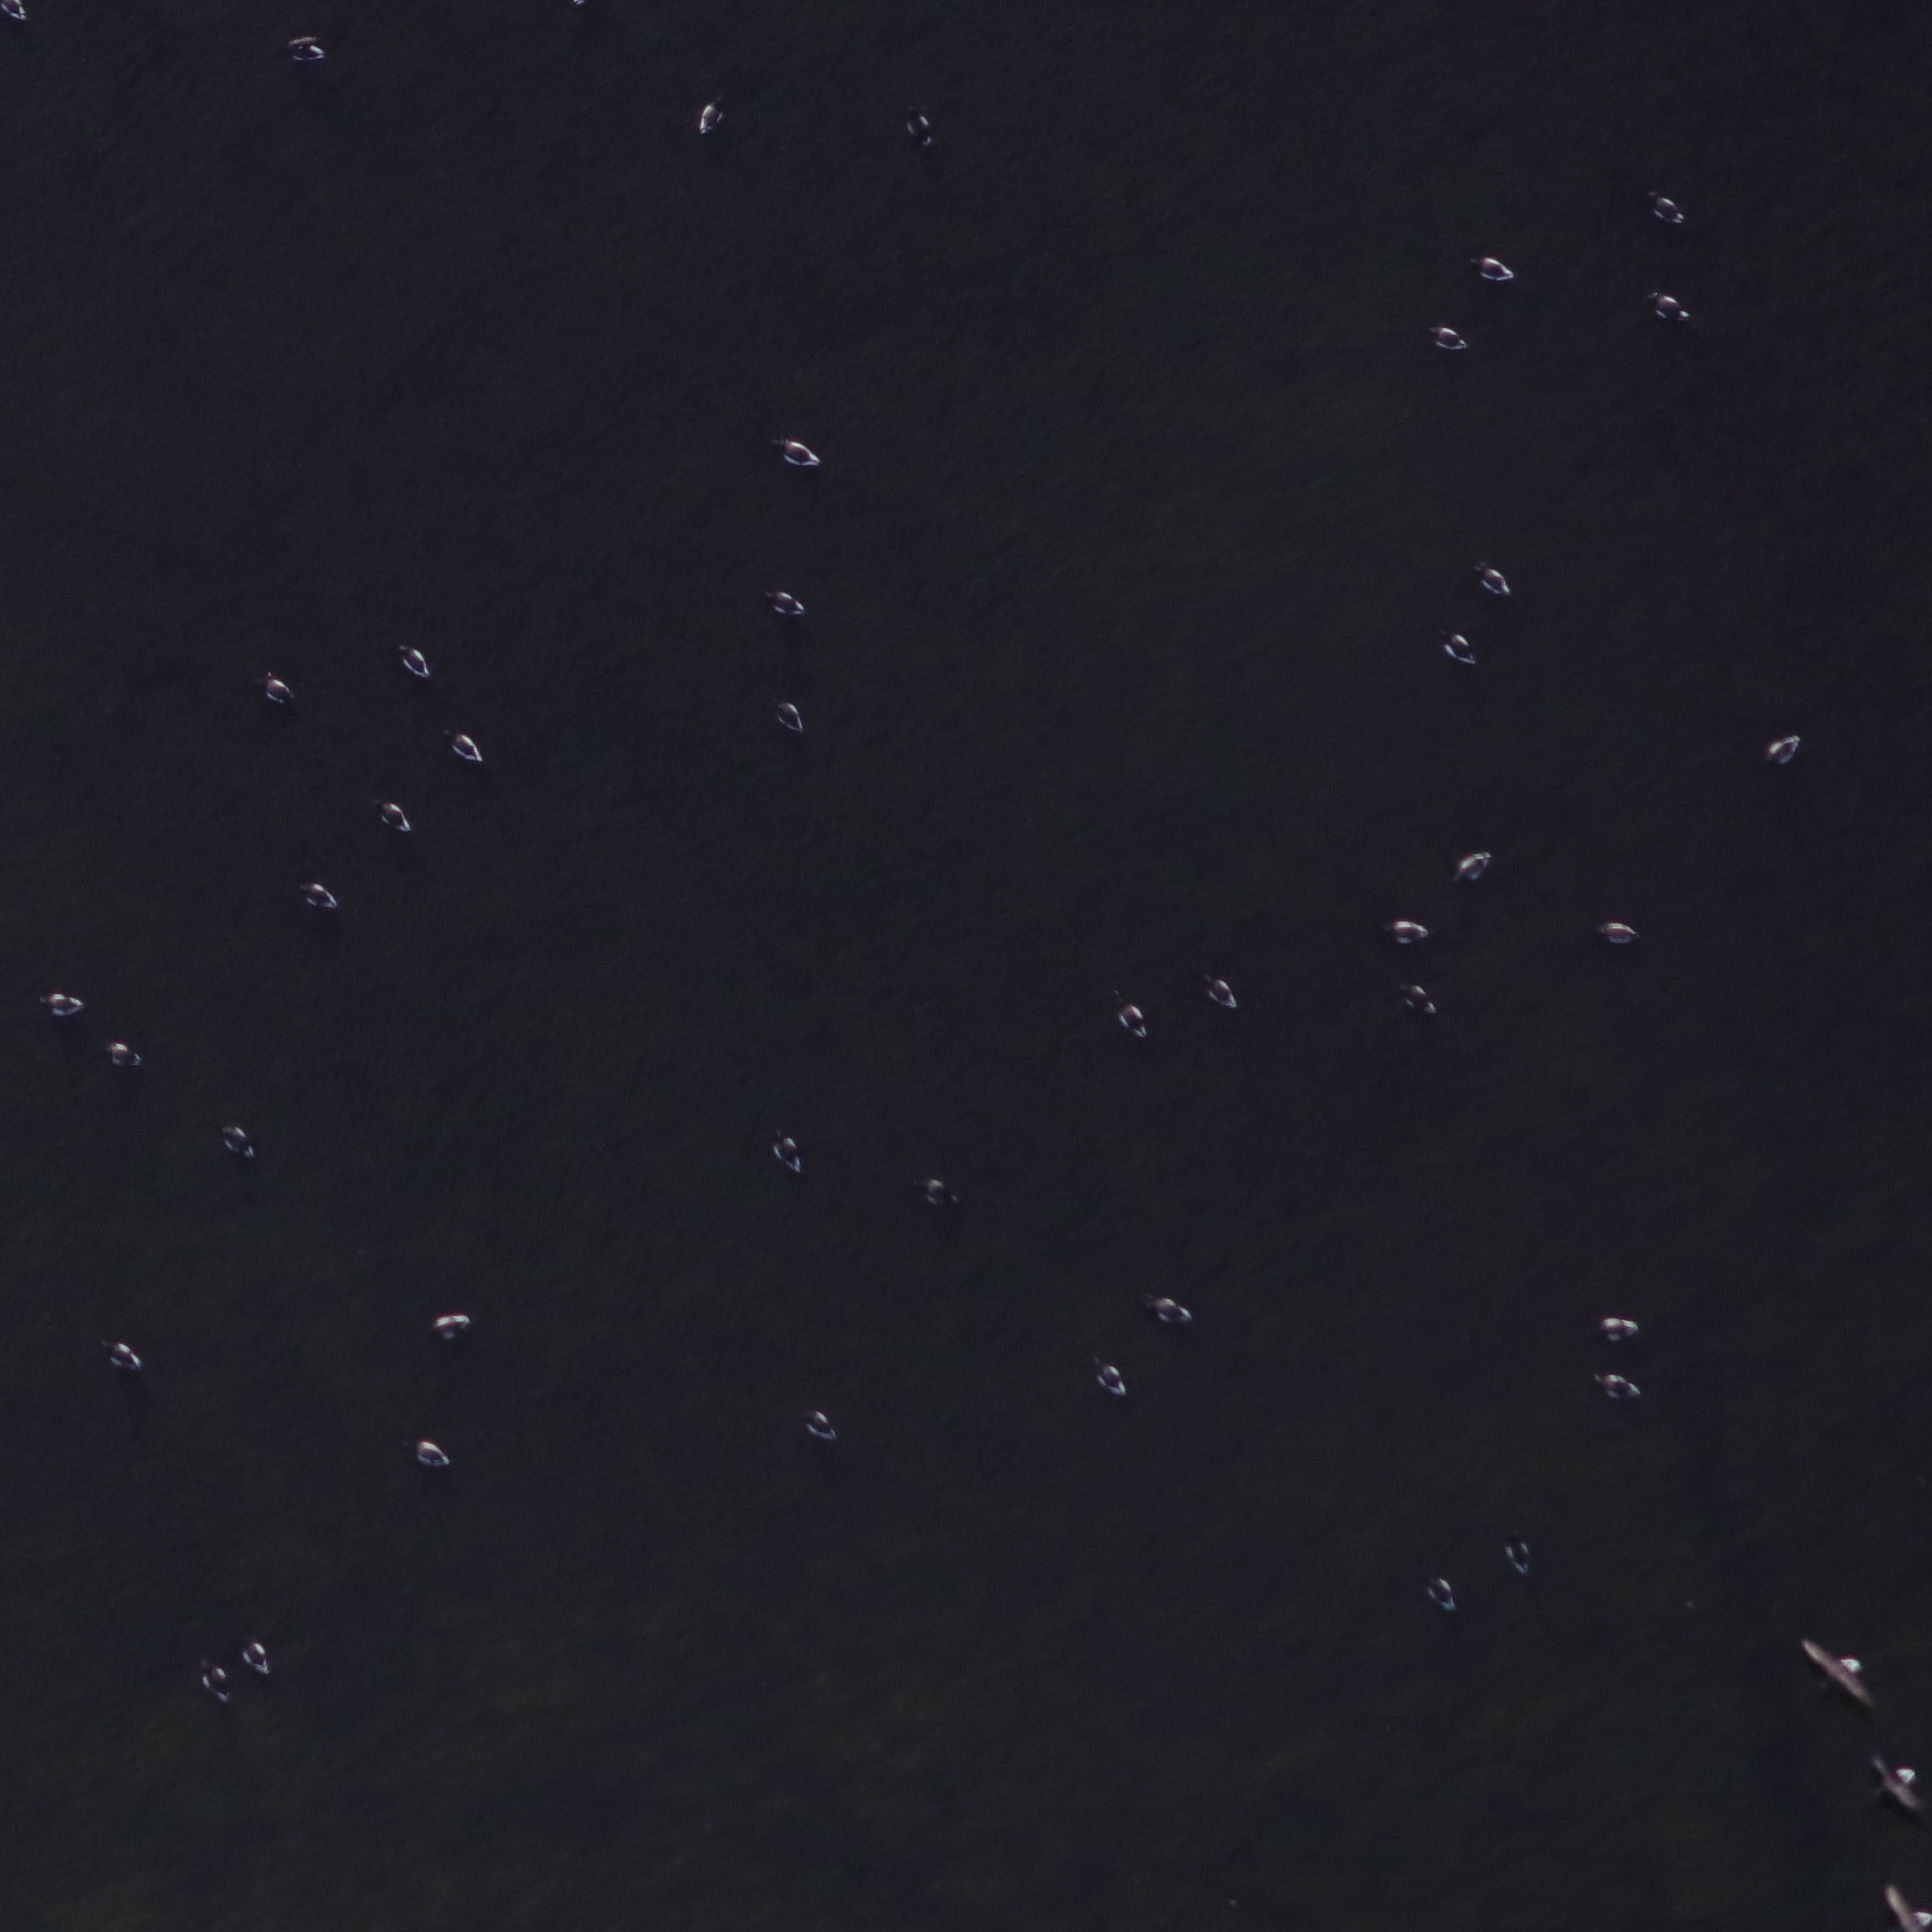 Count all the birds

45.